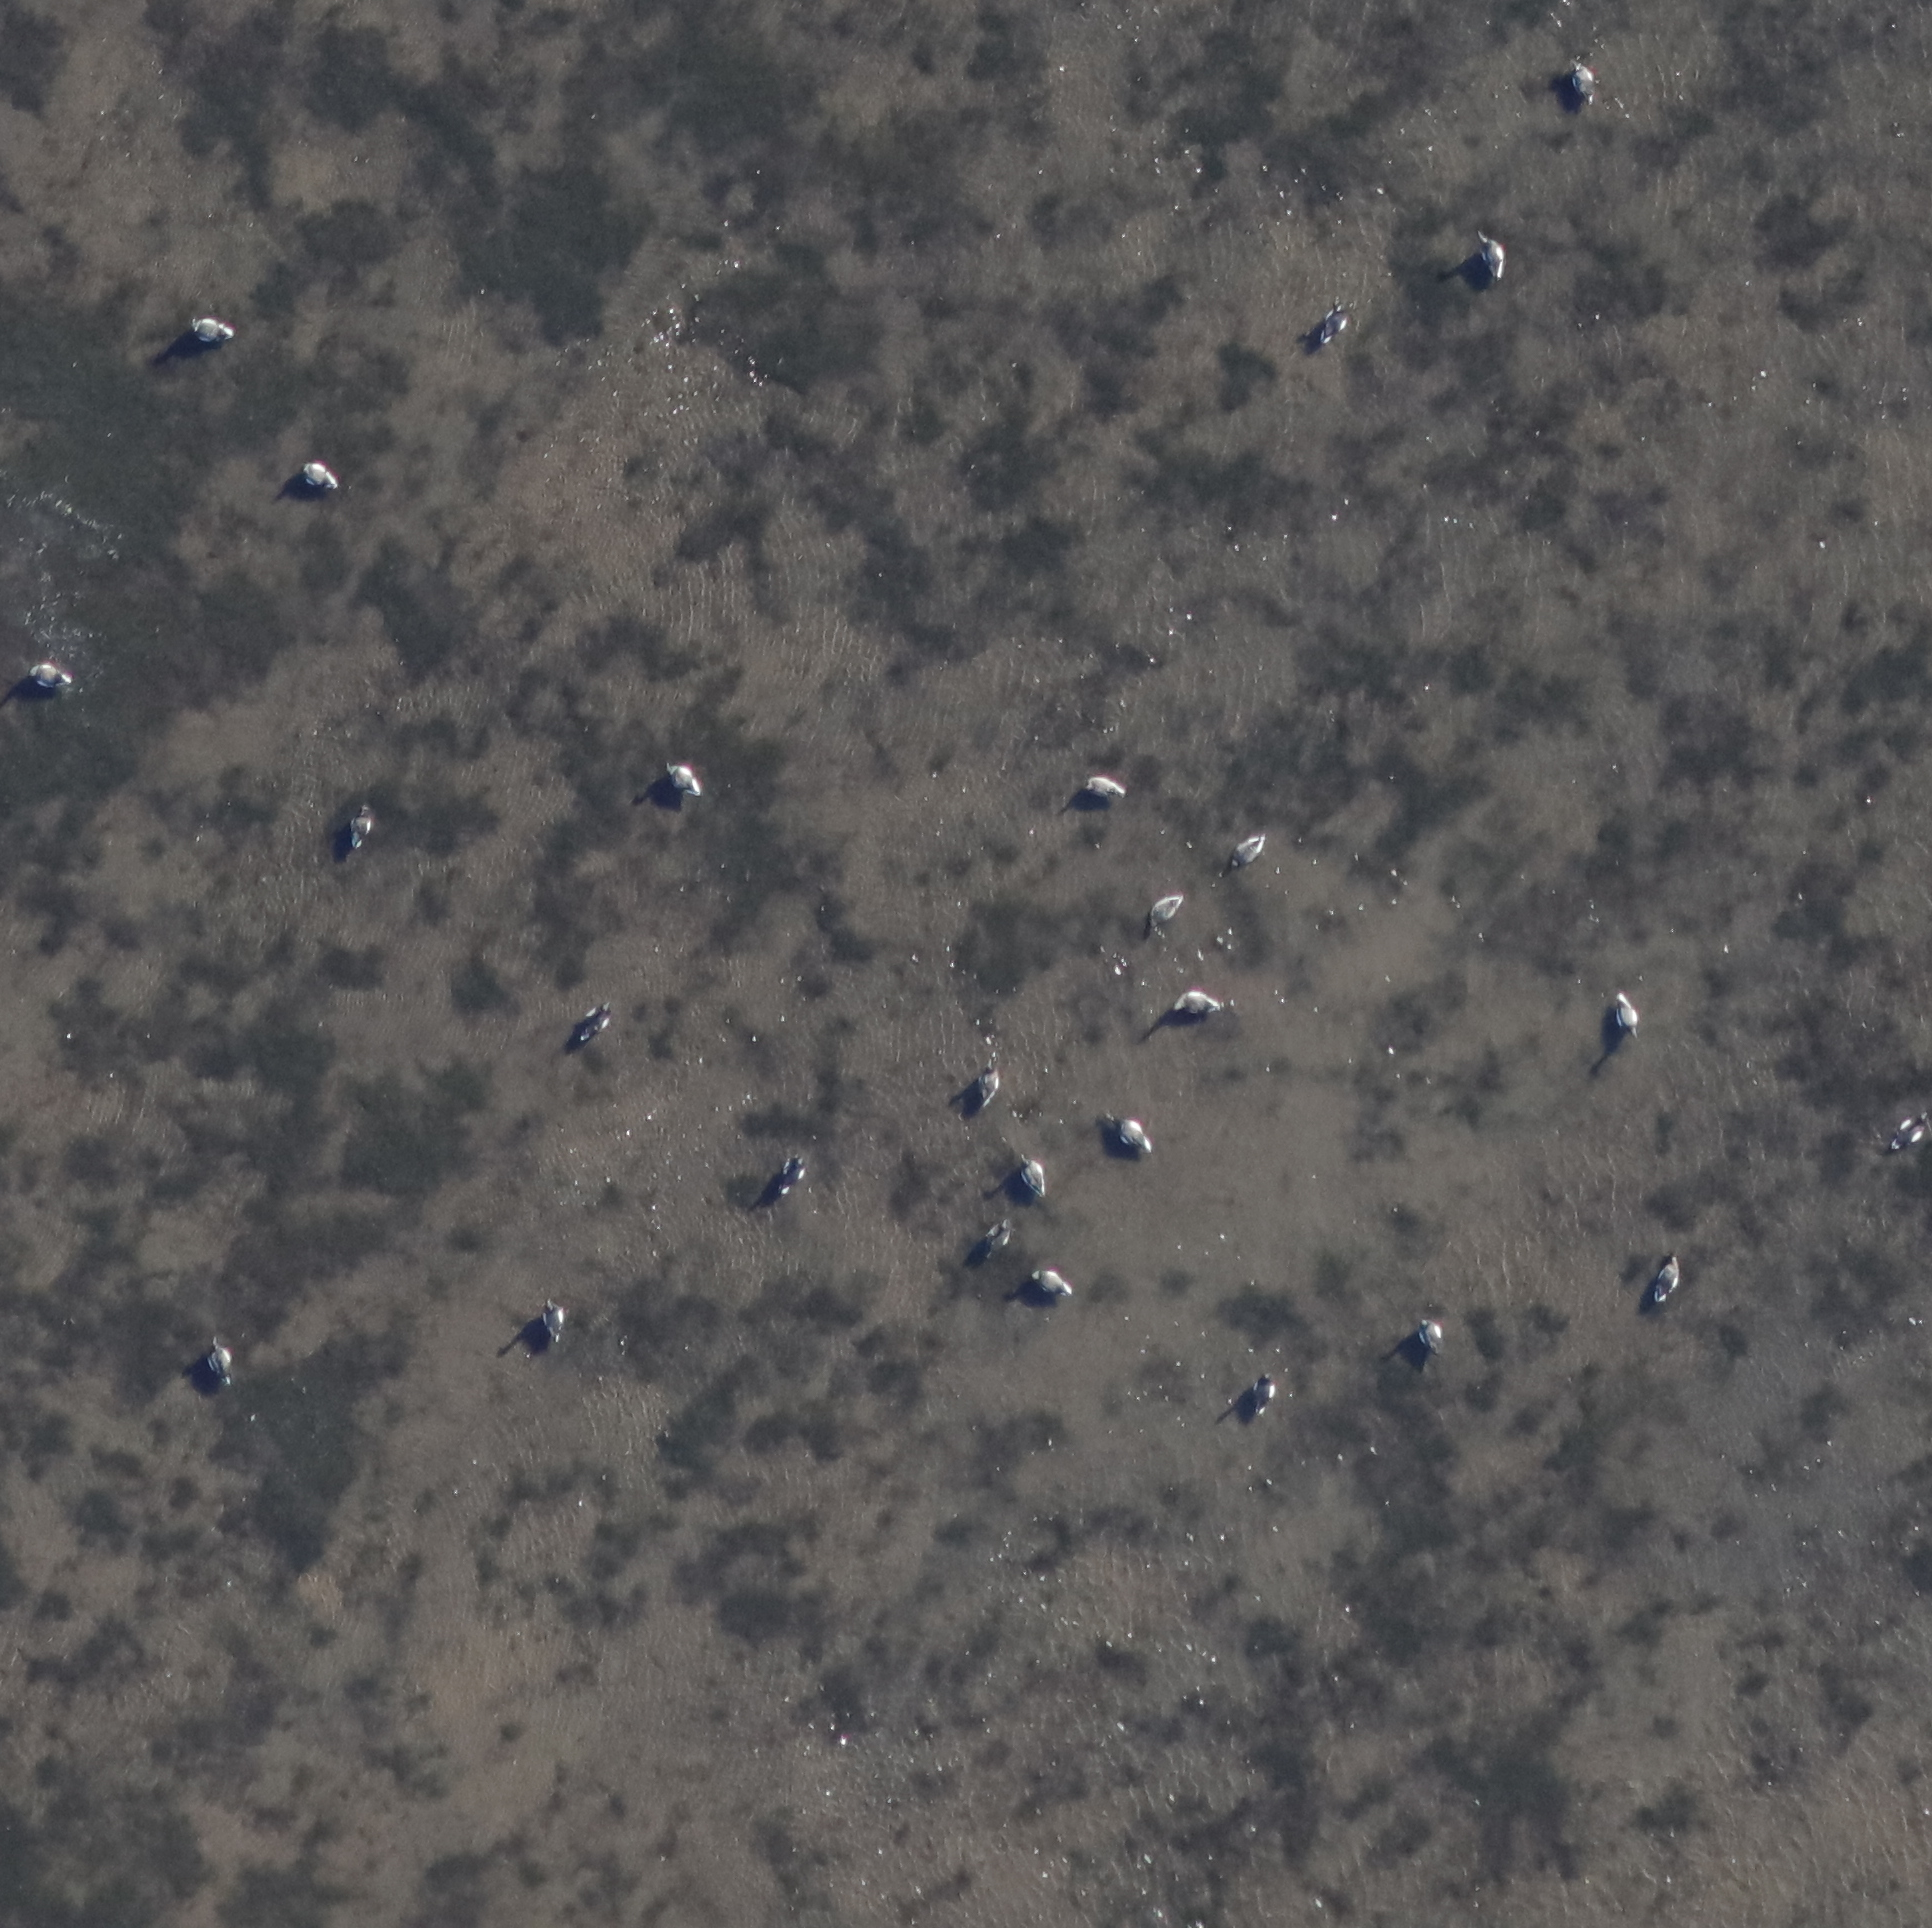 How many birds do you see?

26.